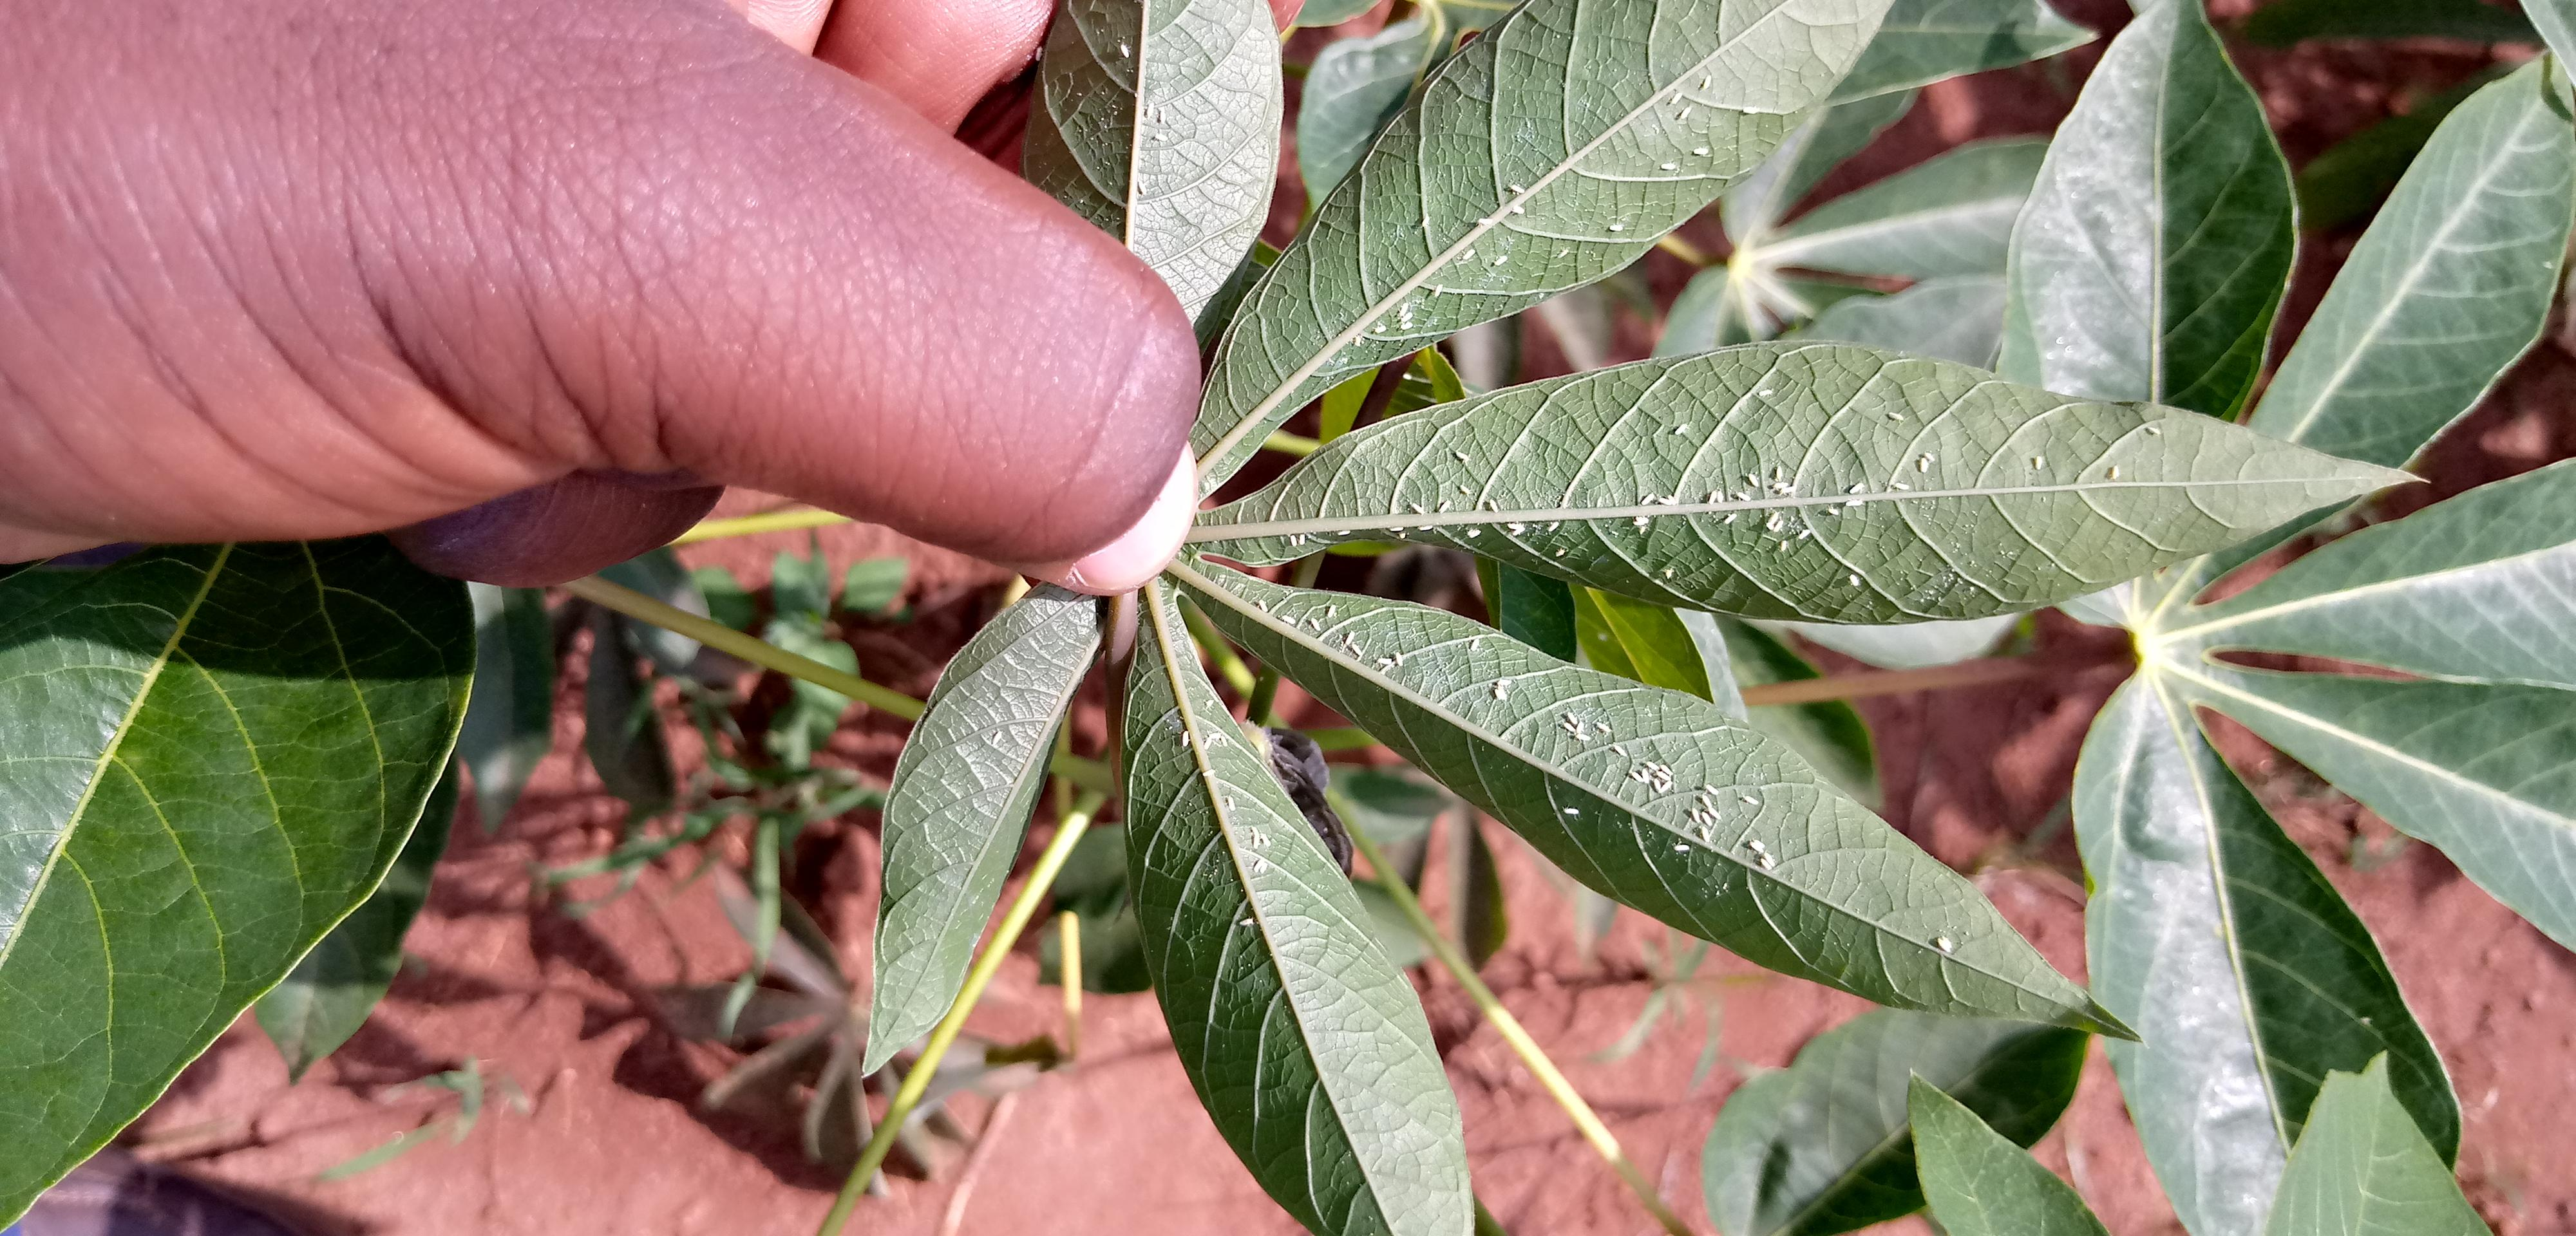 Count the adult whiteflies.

130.